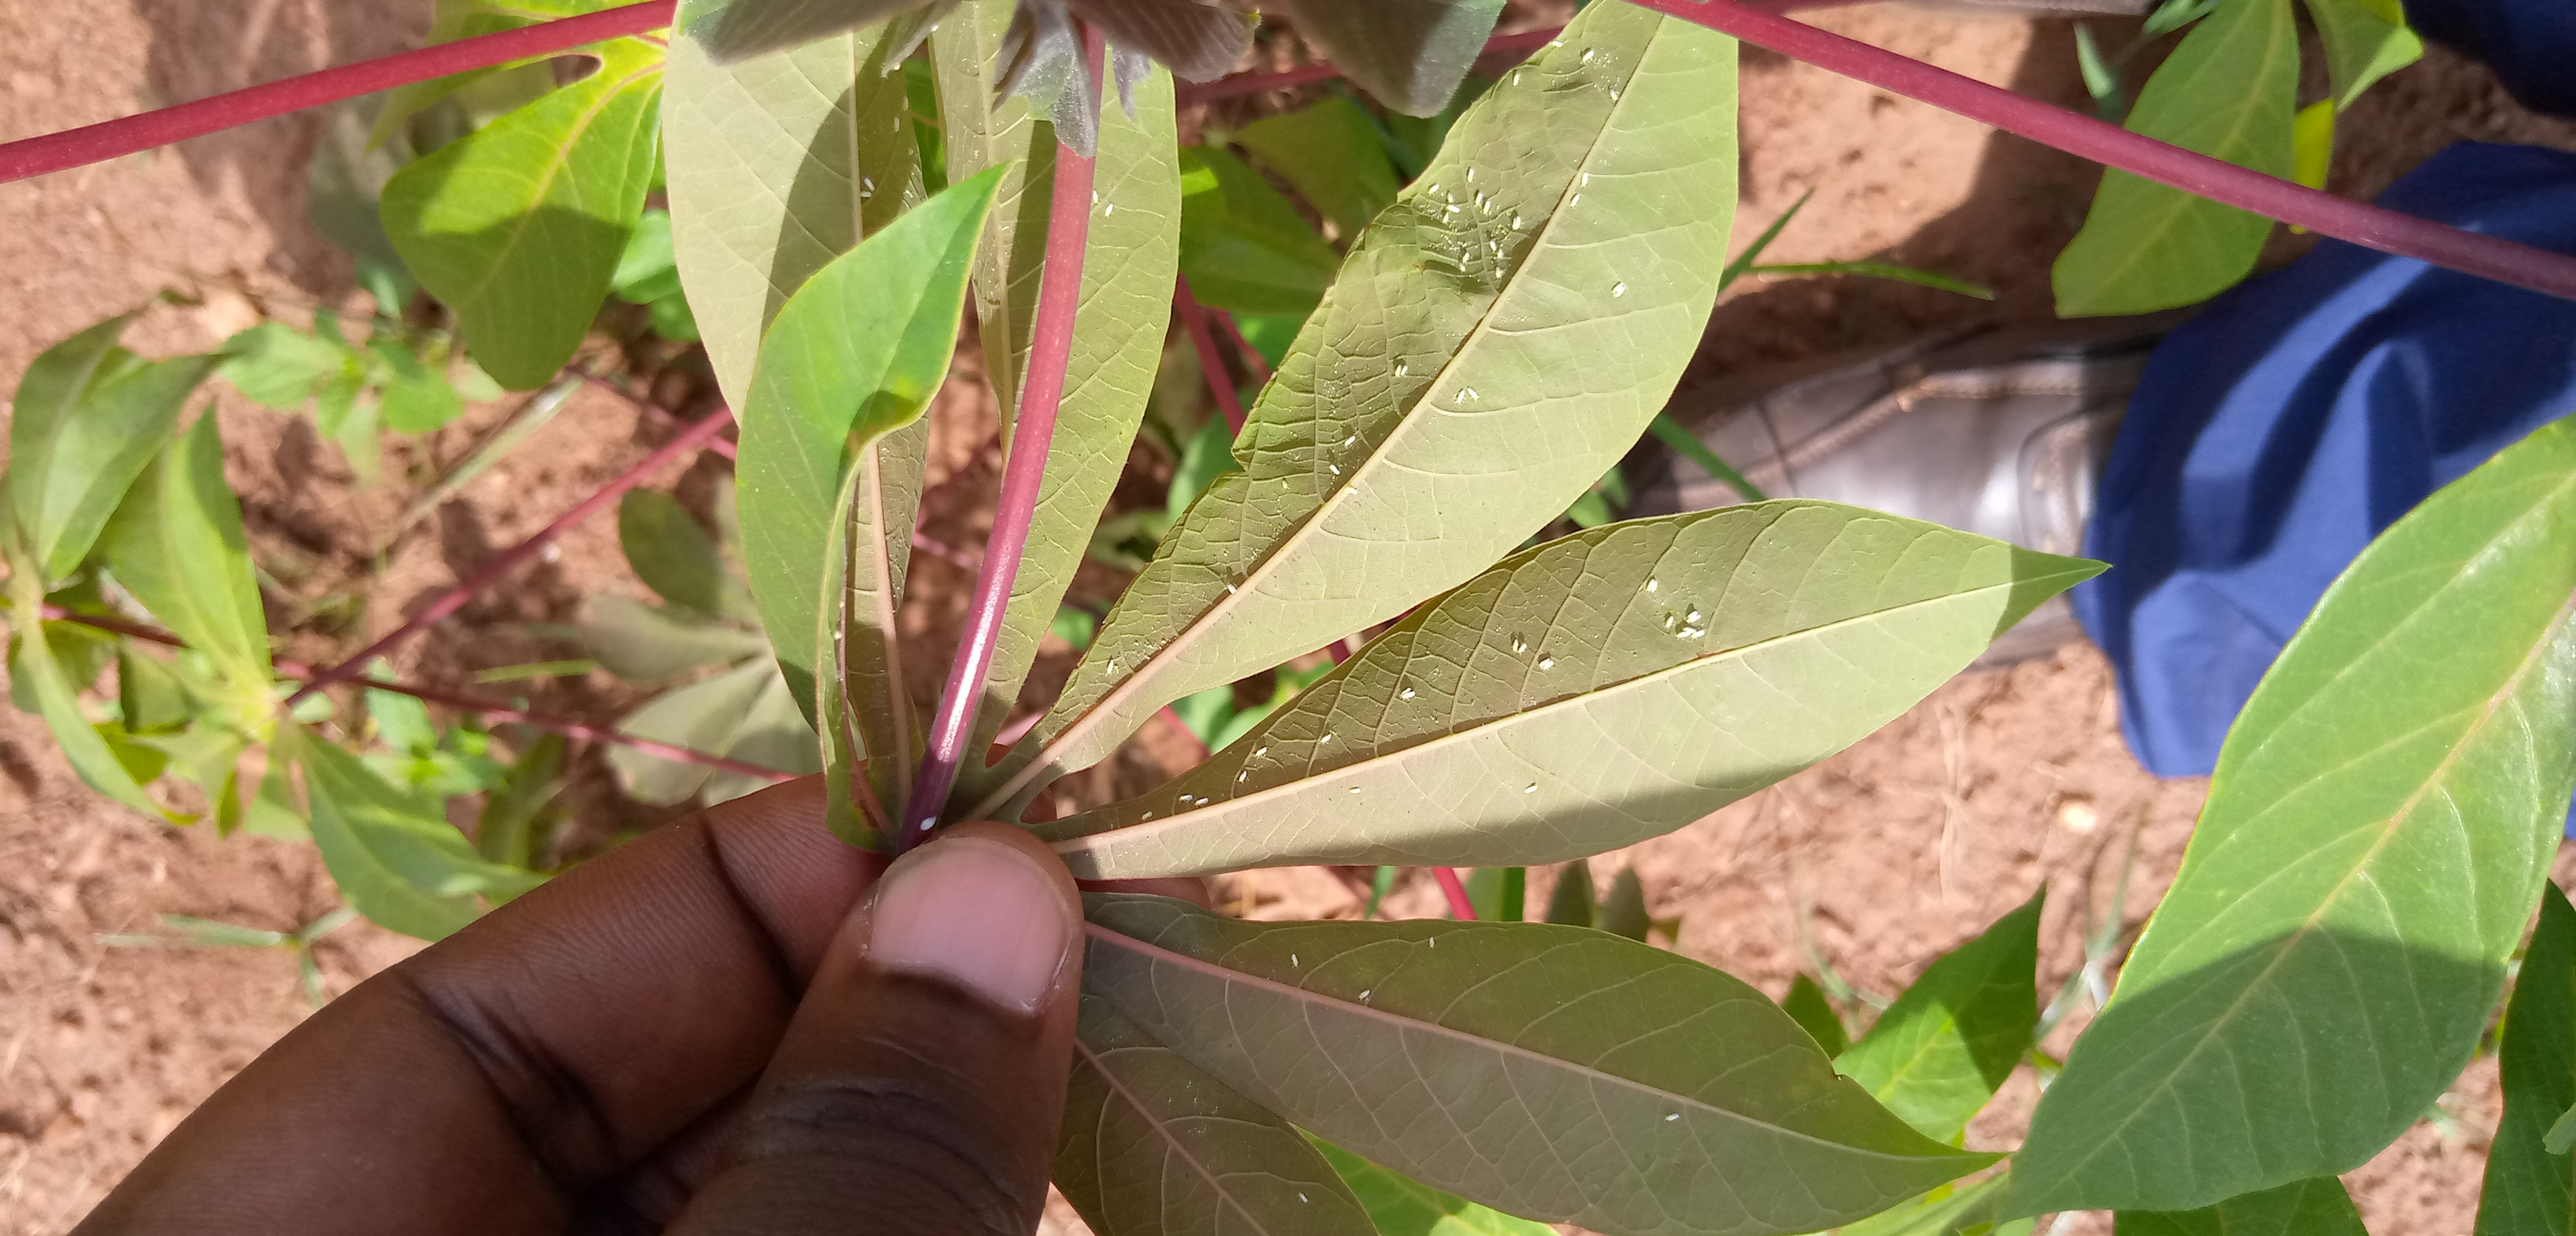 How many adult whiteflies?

66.